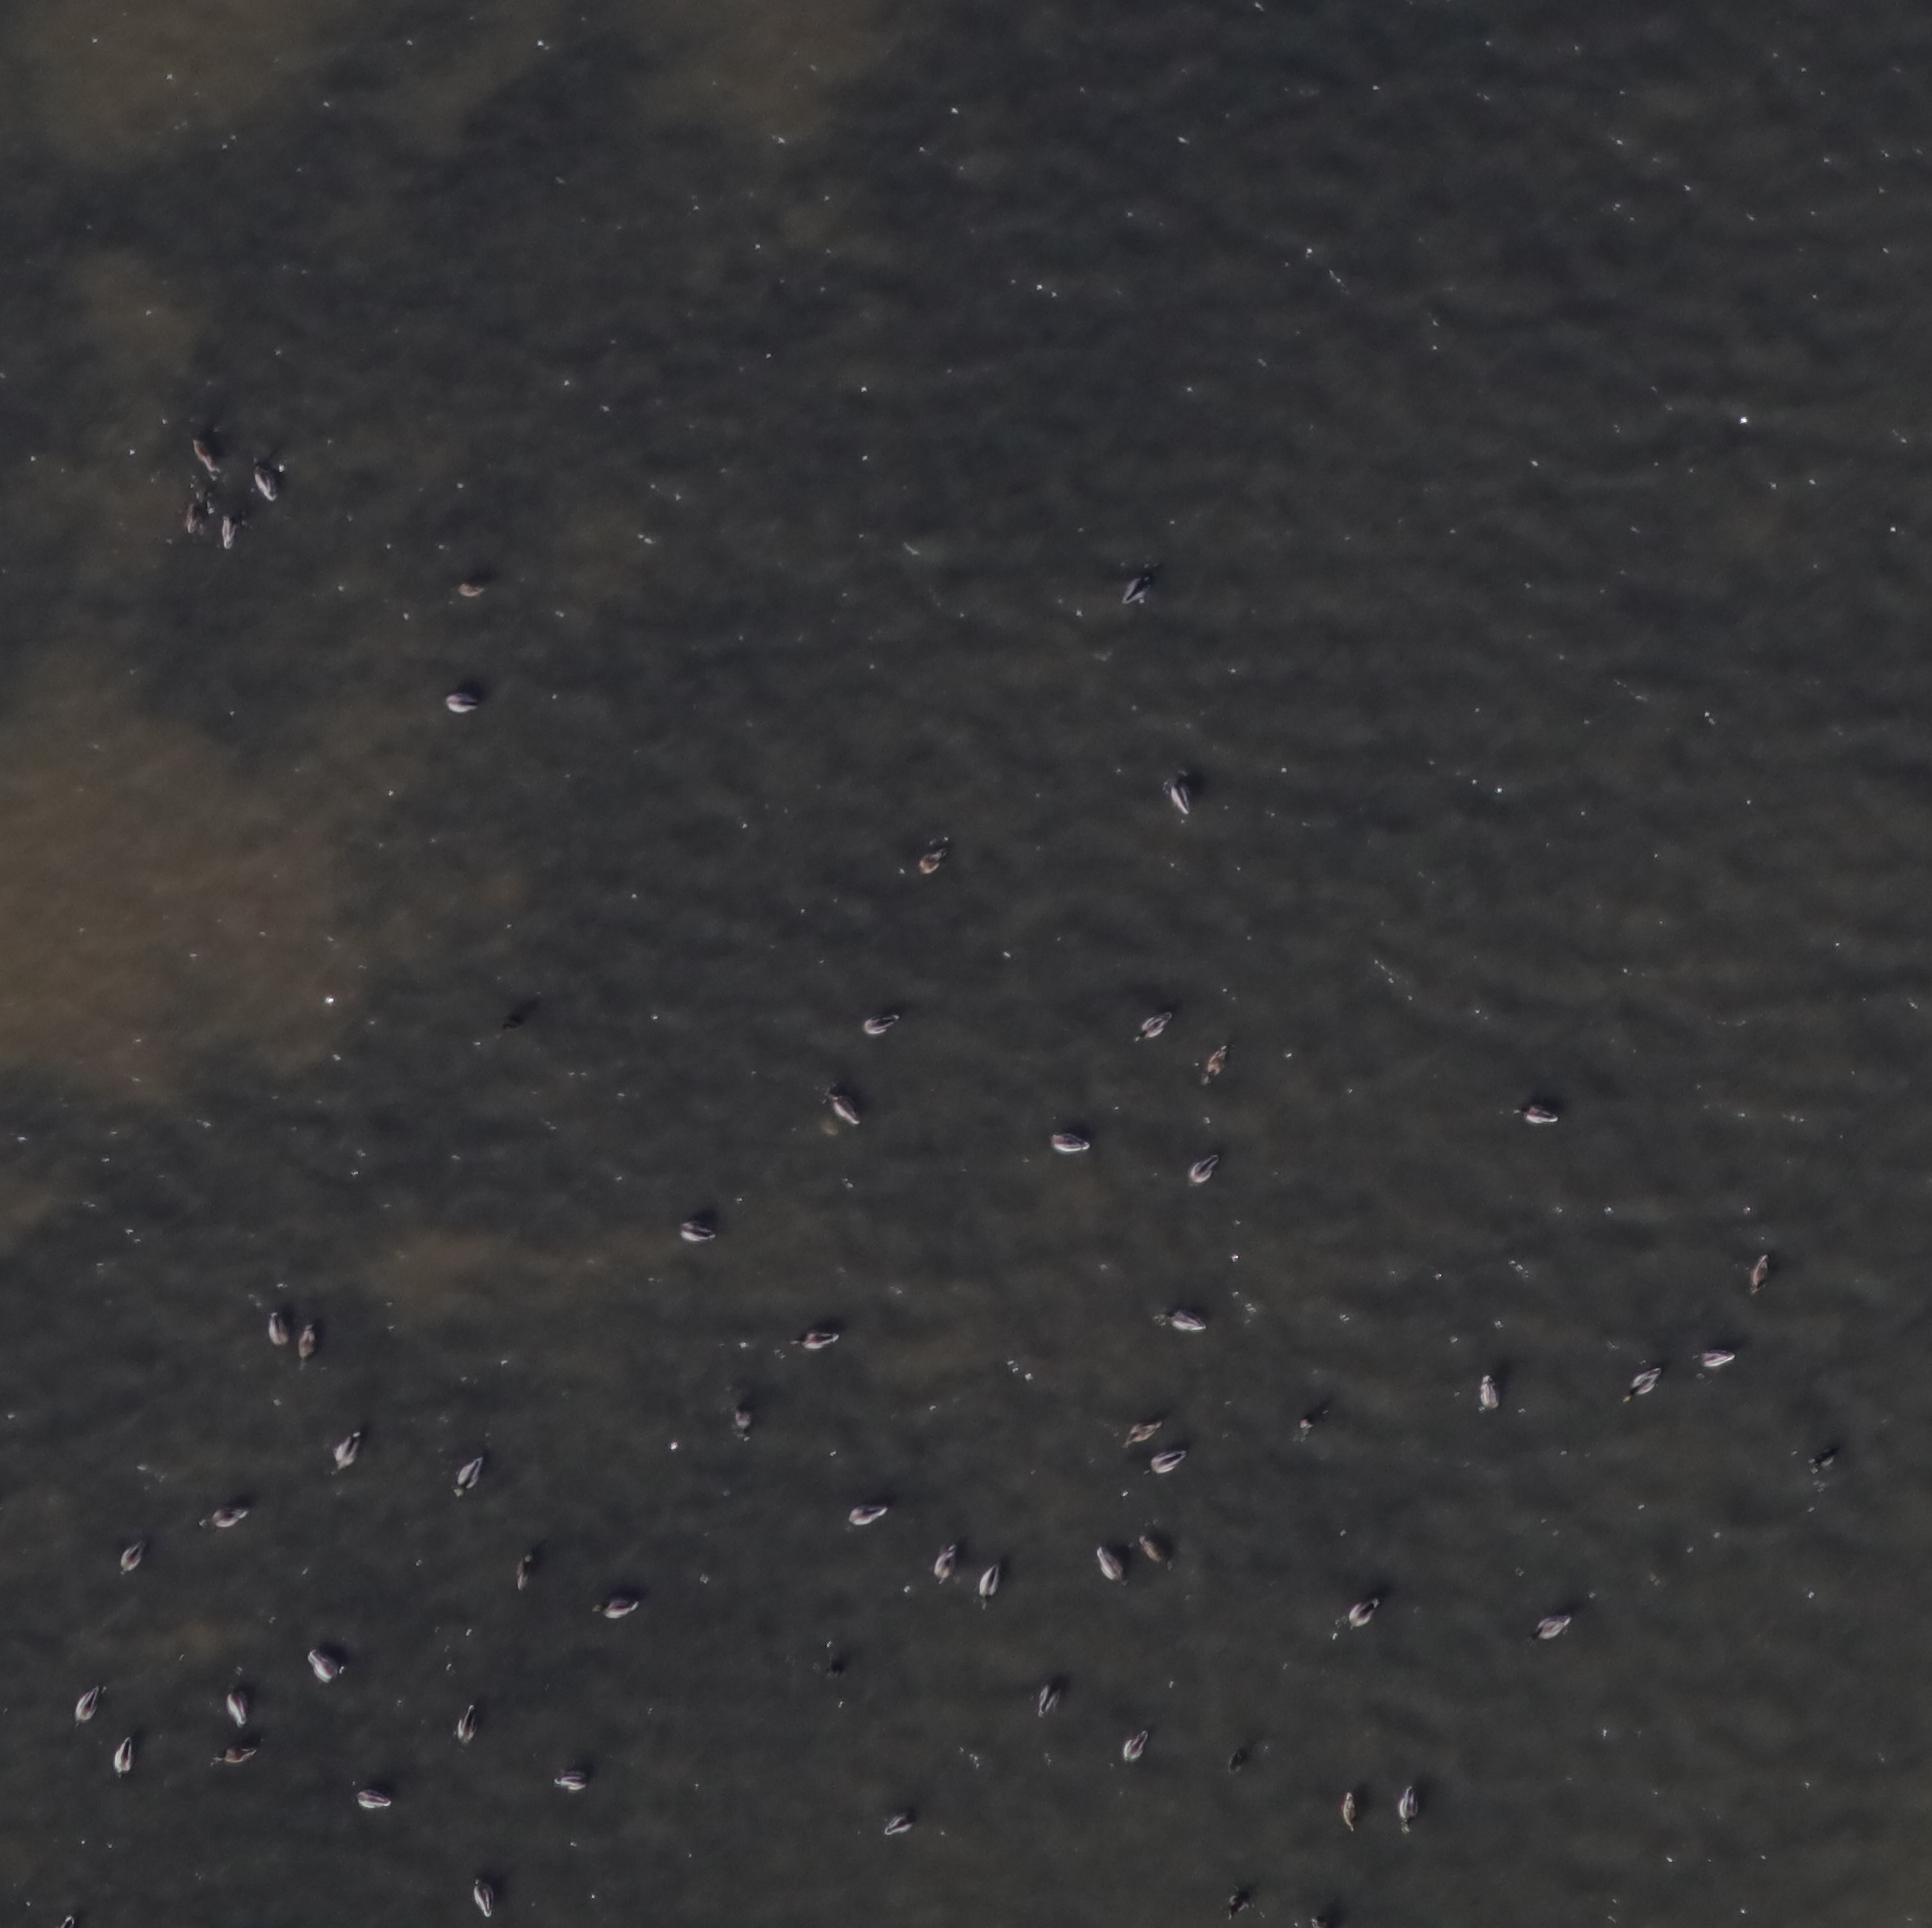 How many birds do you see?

60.